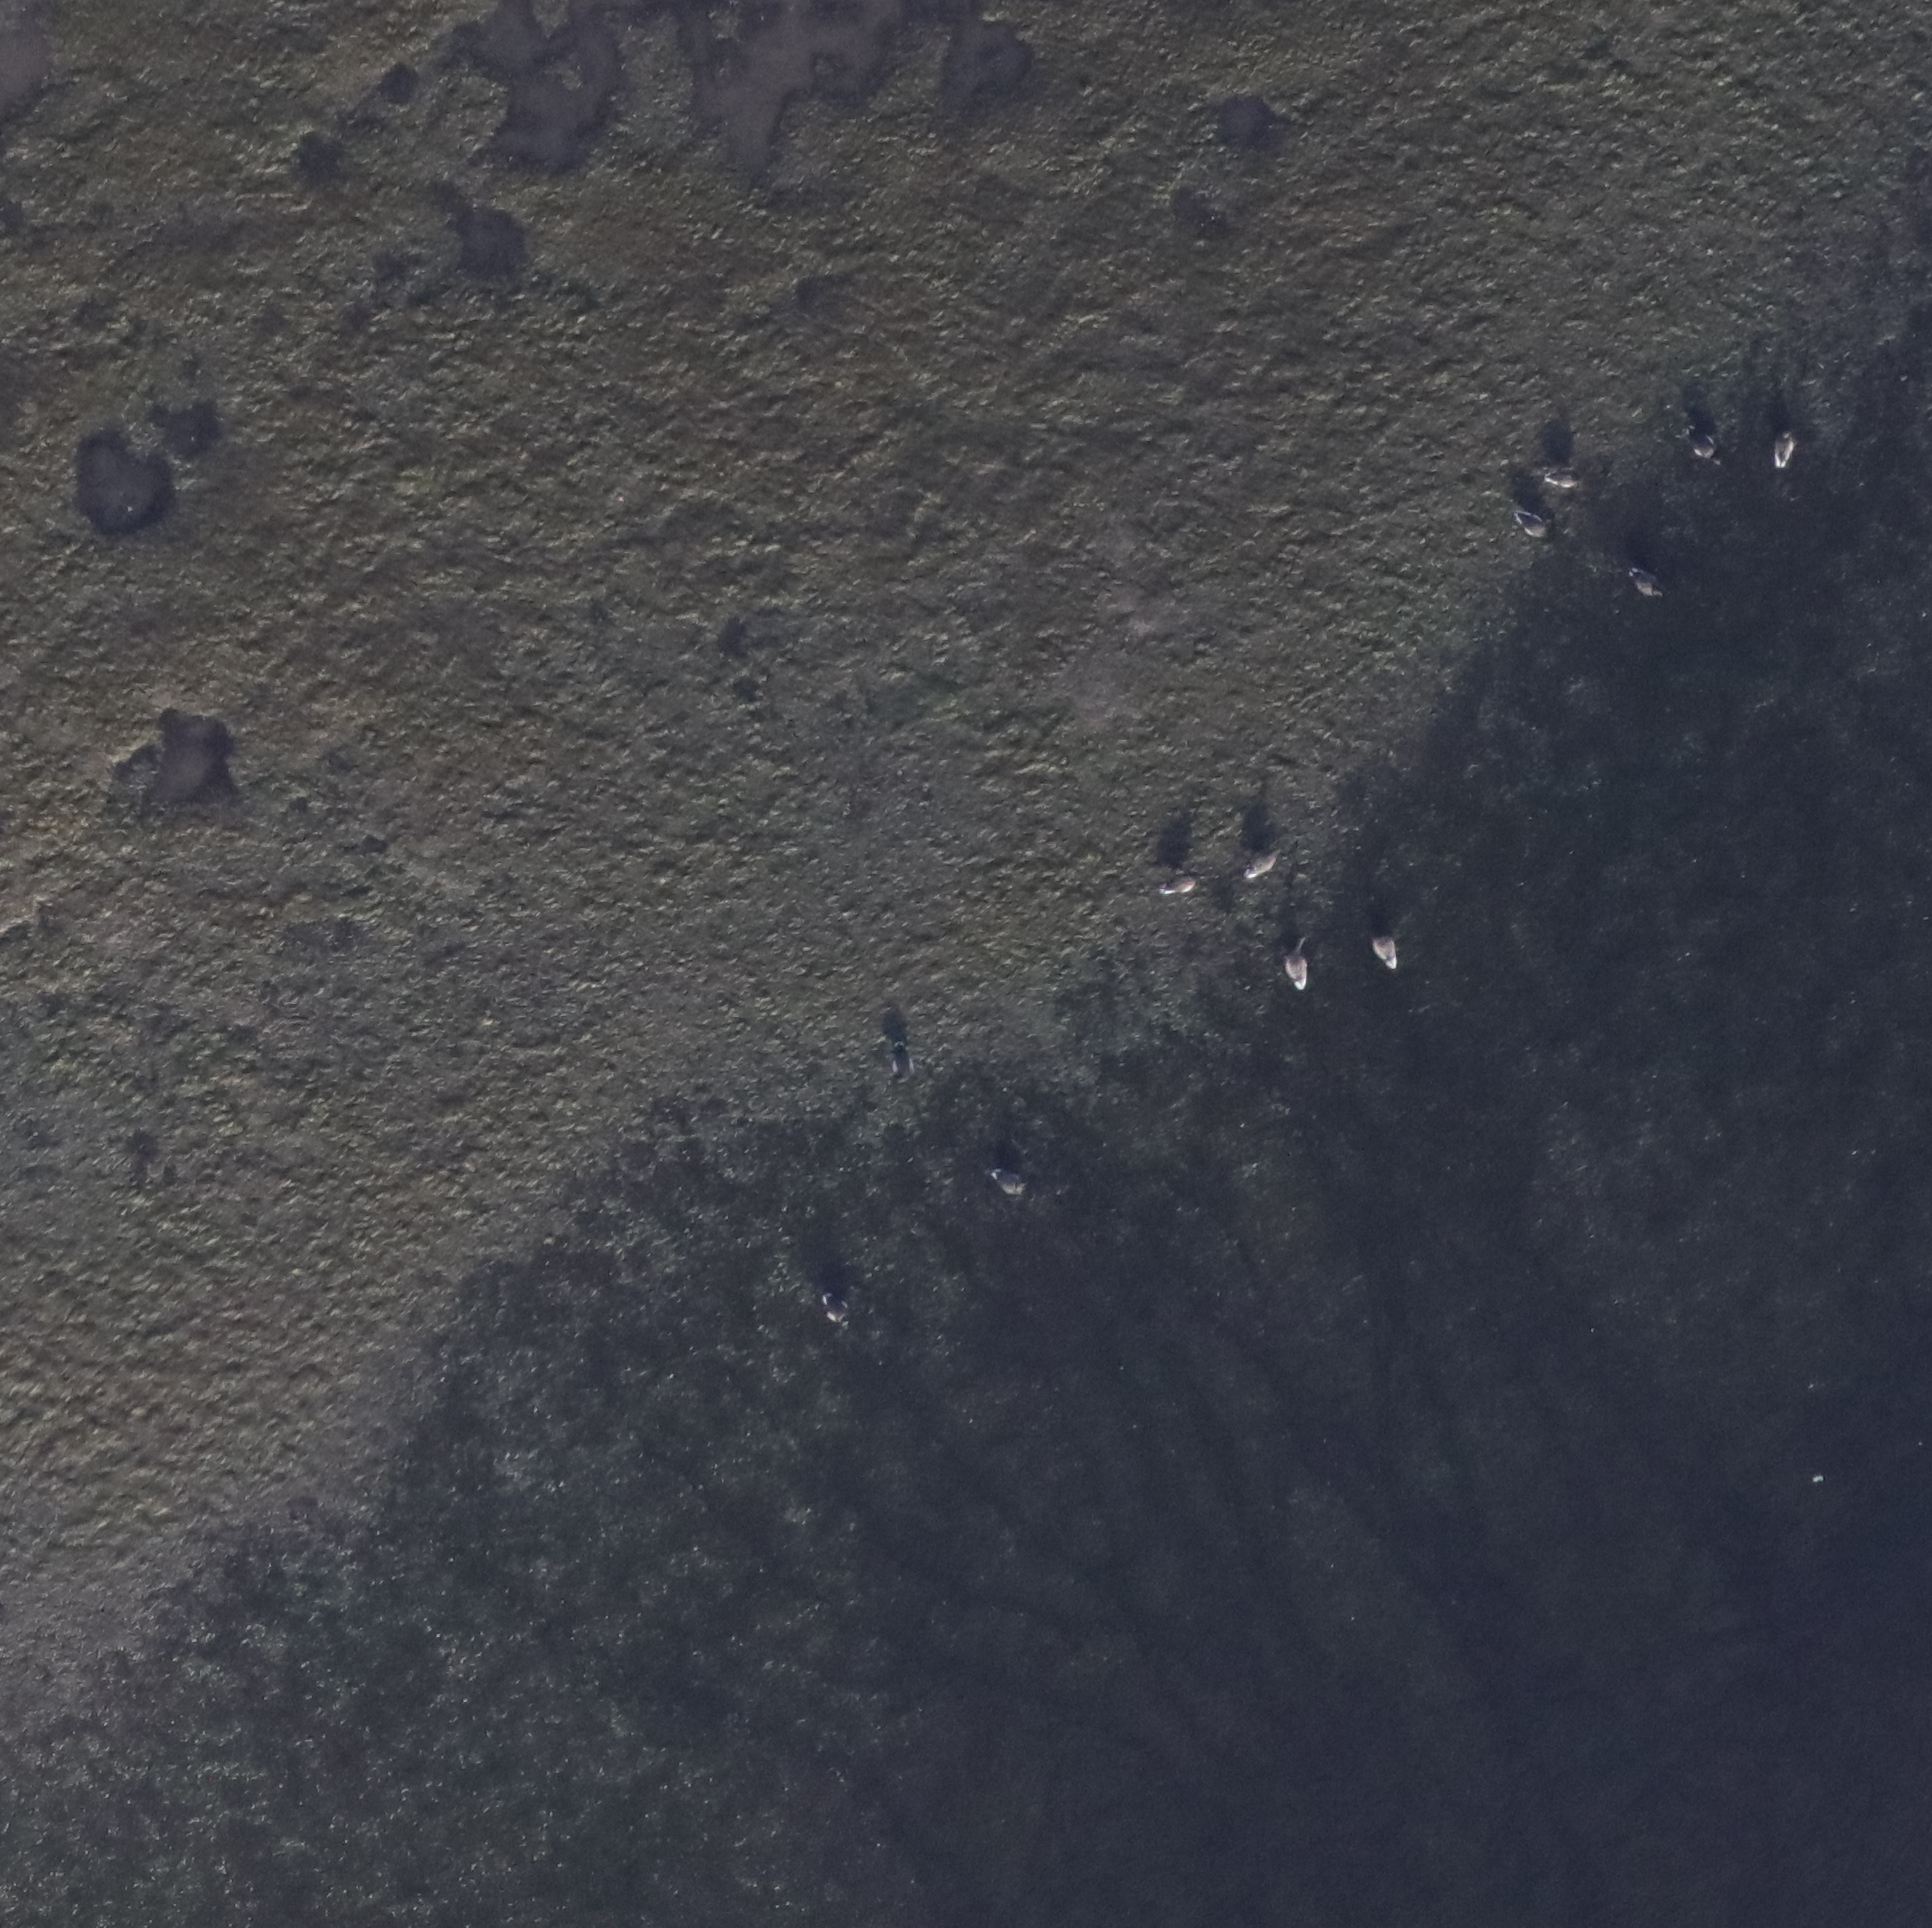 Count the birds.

12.